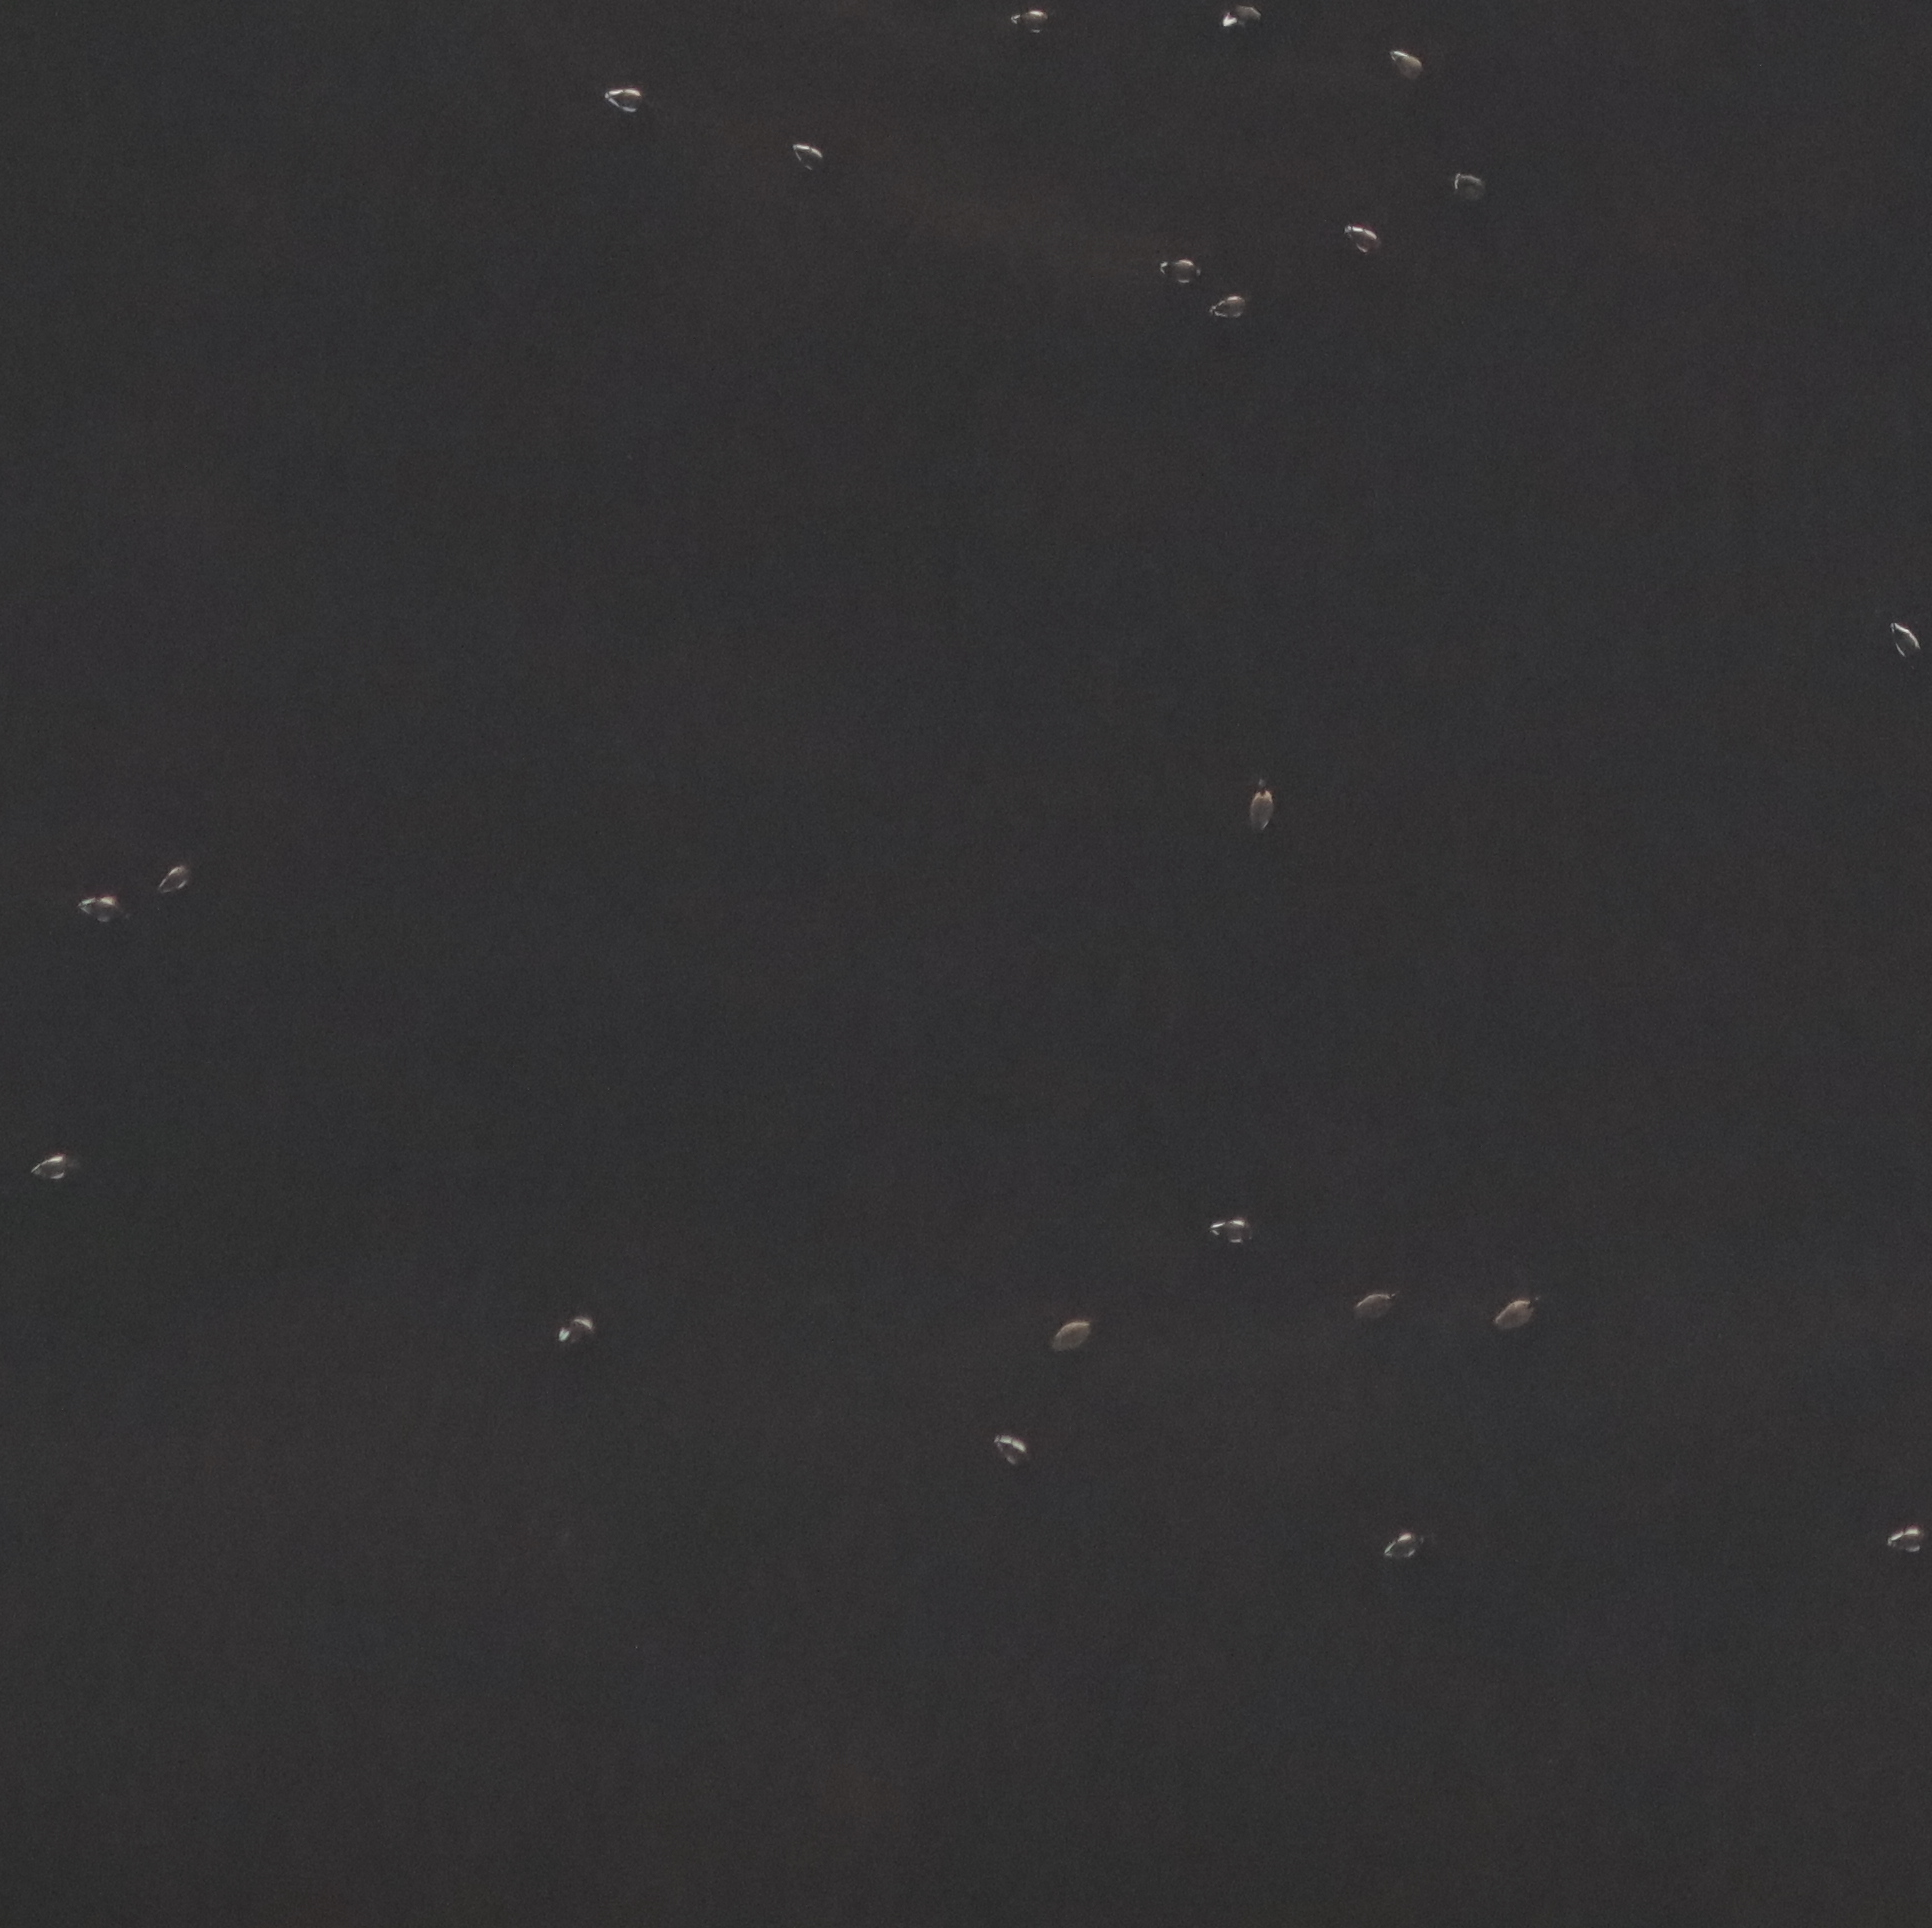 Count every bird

22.